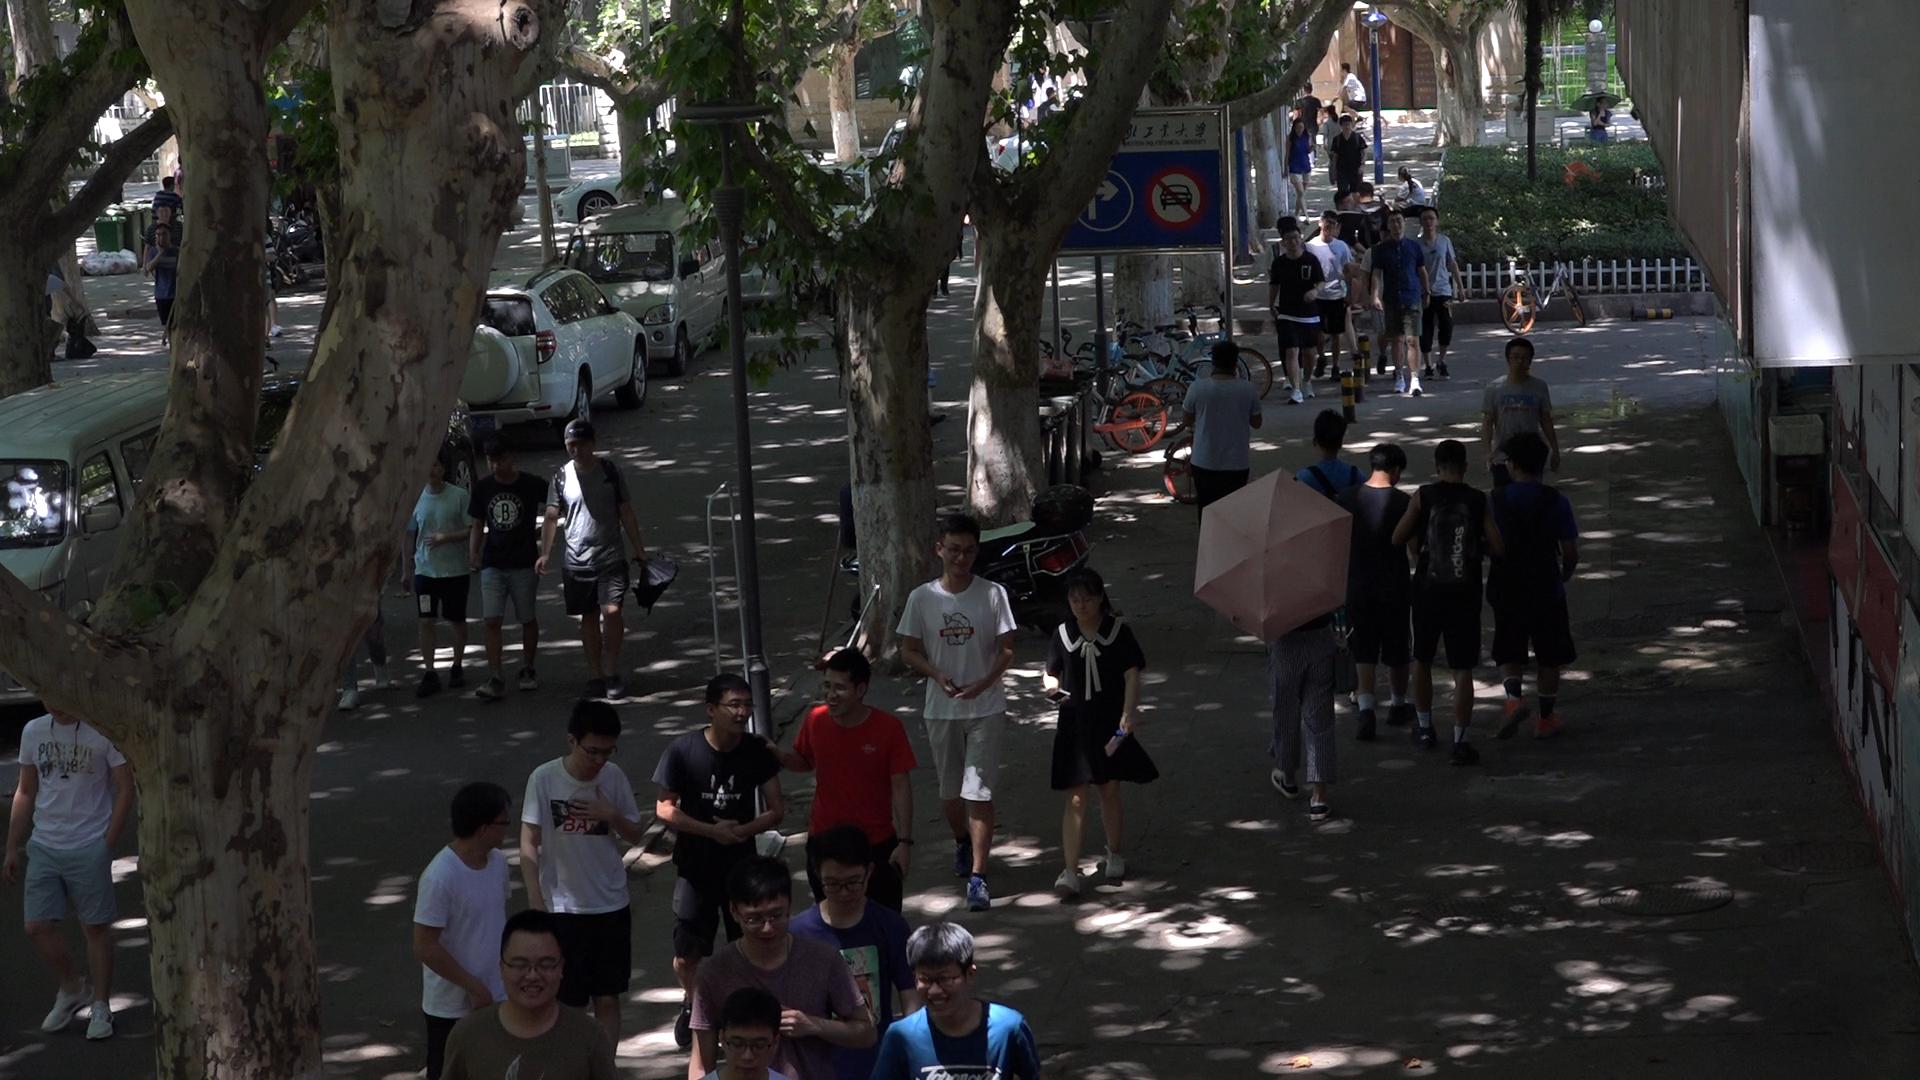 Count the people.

42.